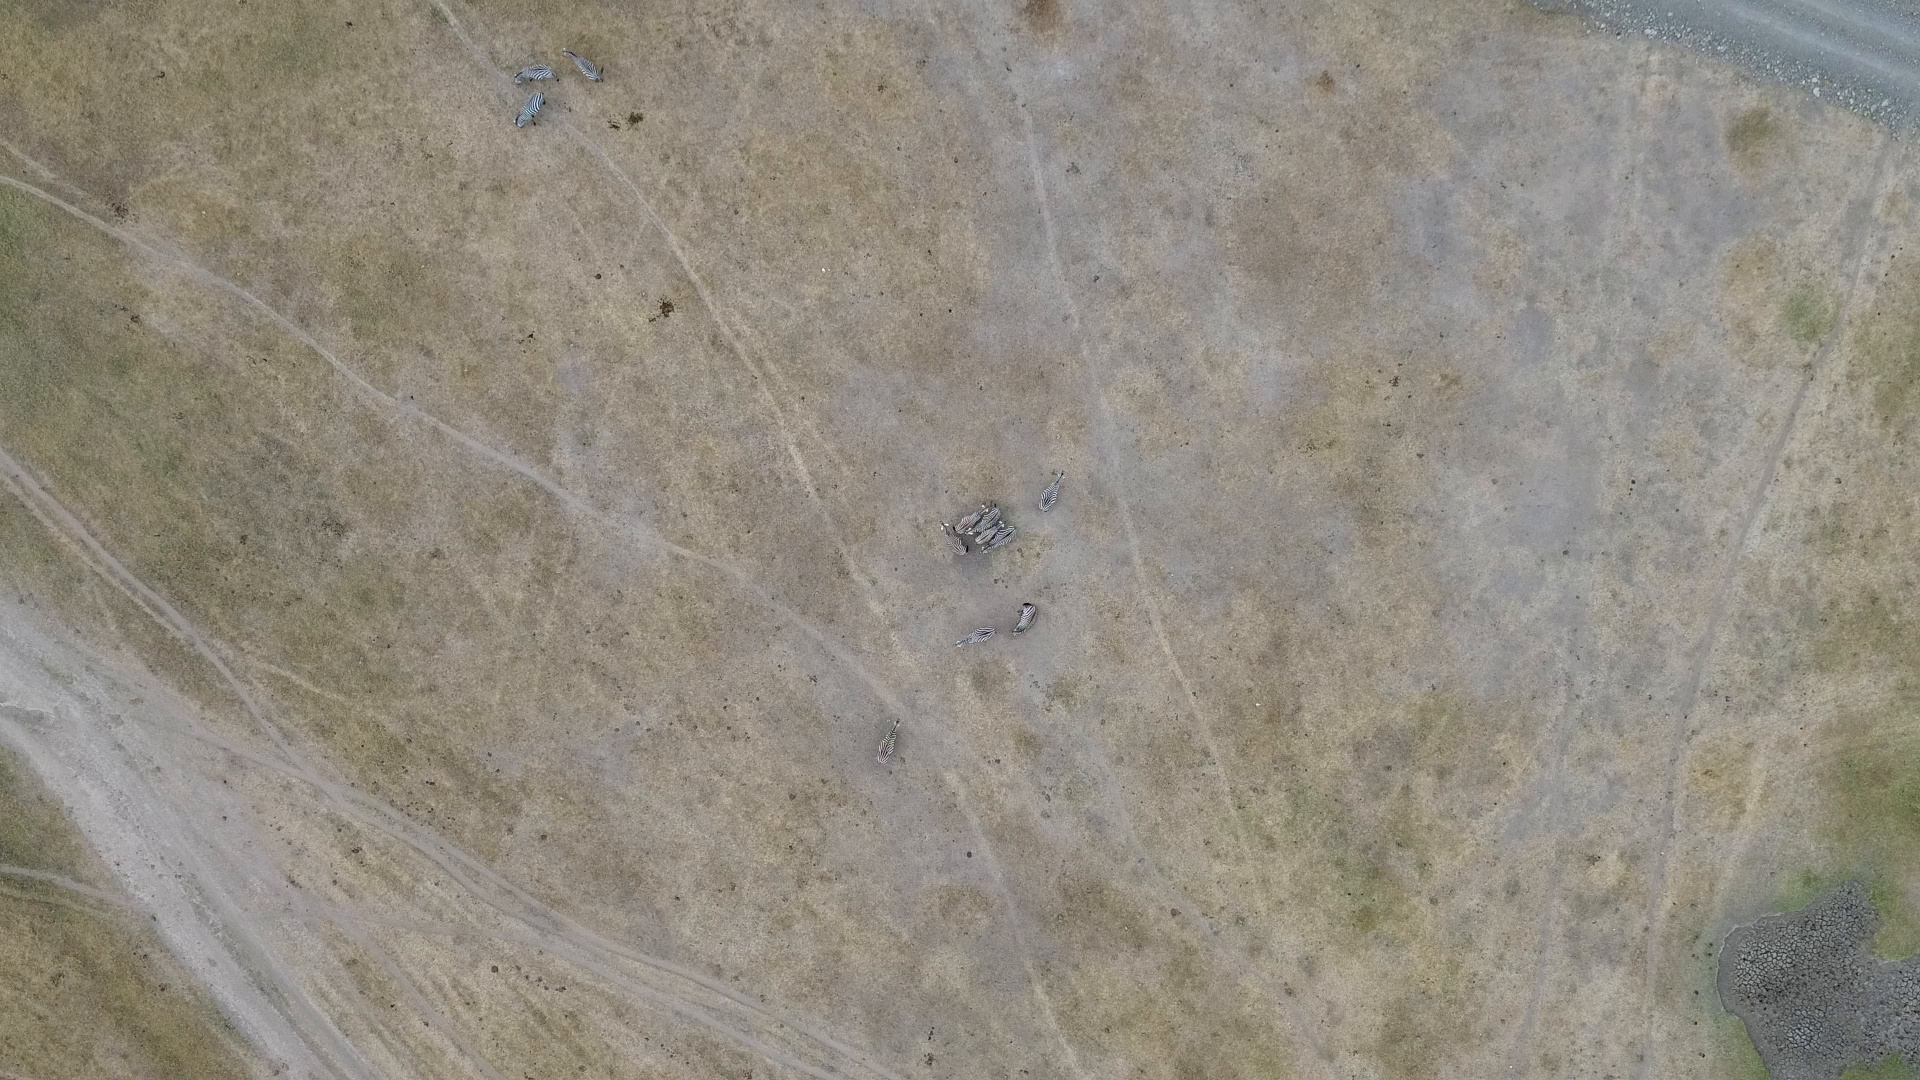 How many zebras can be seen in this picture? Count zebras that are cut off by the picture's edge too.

12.